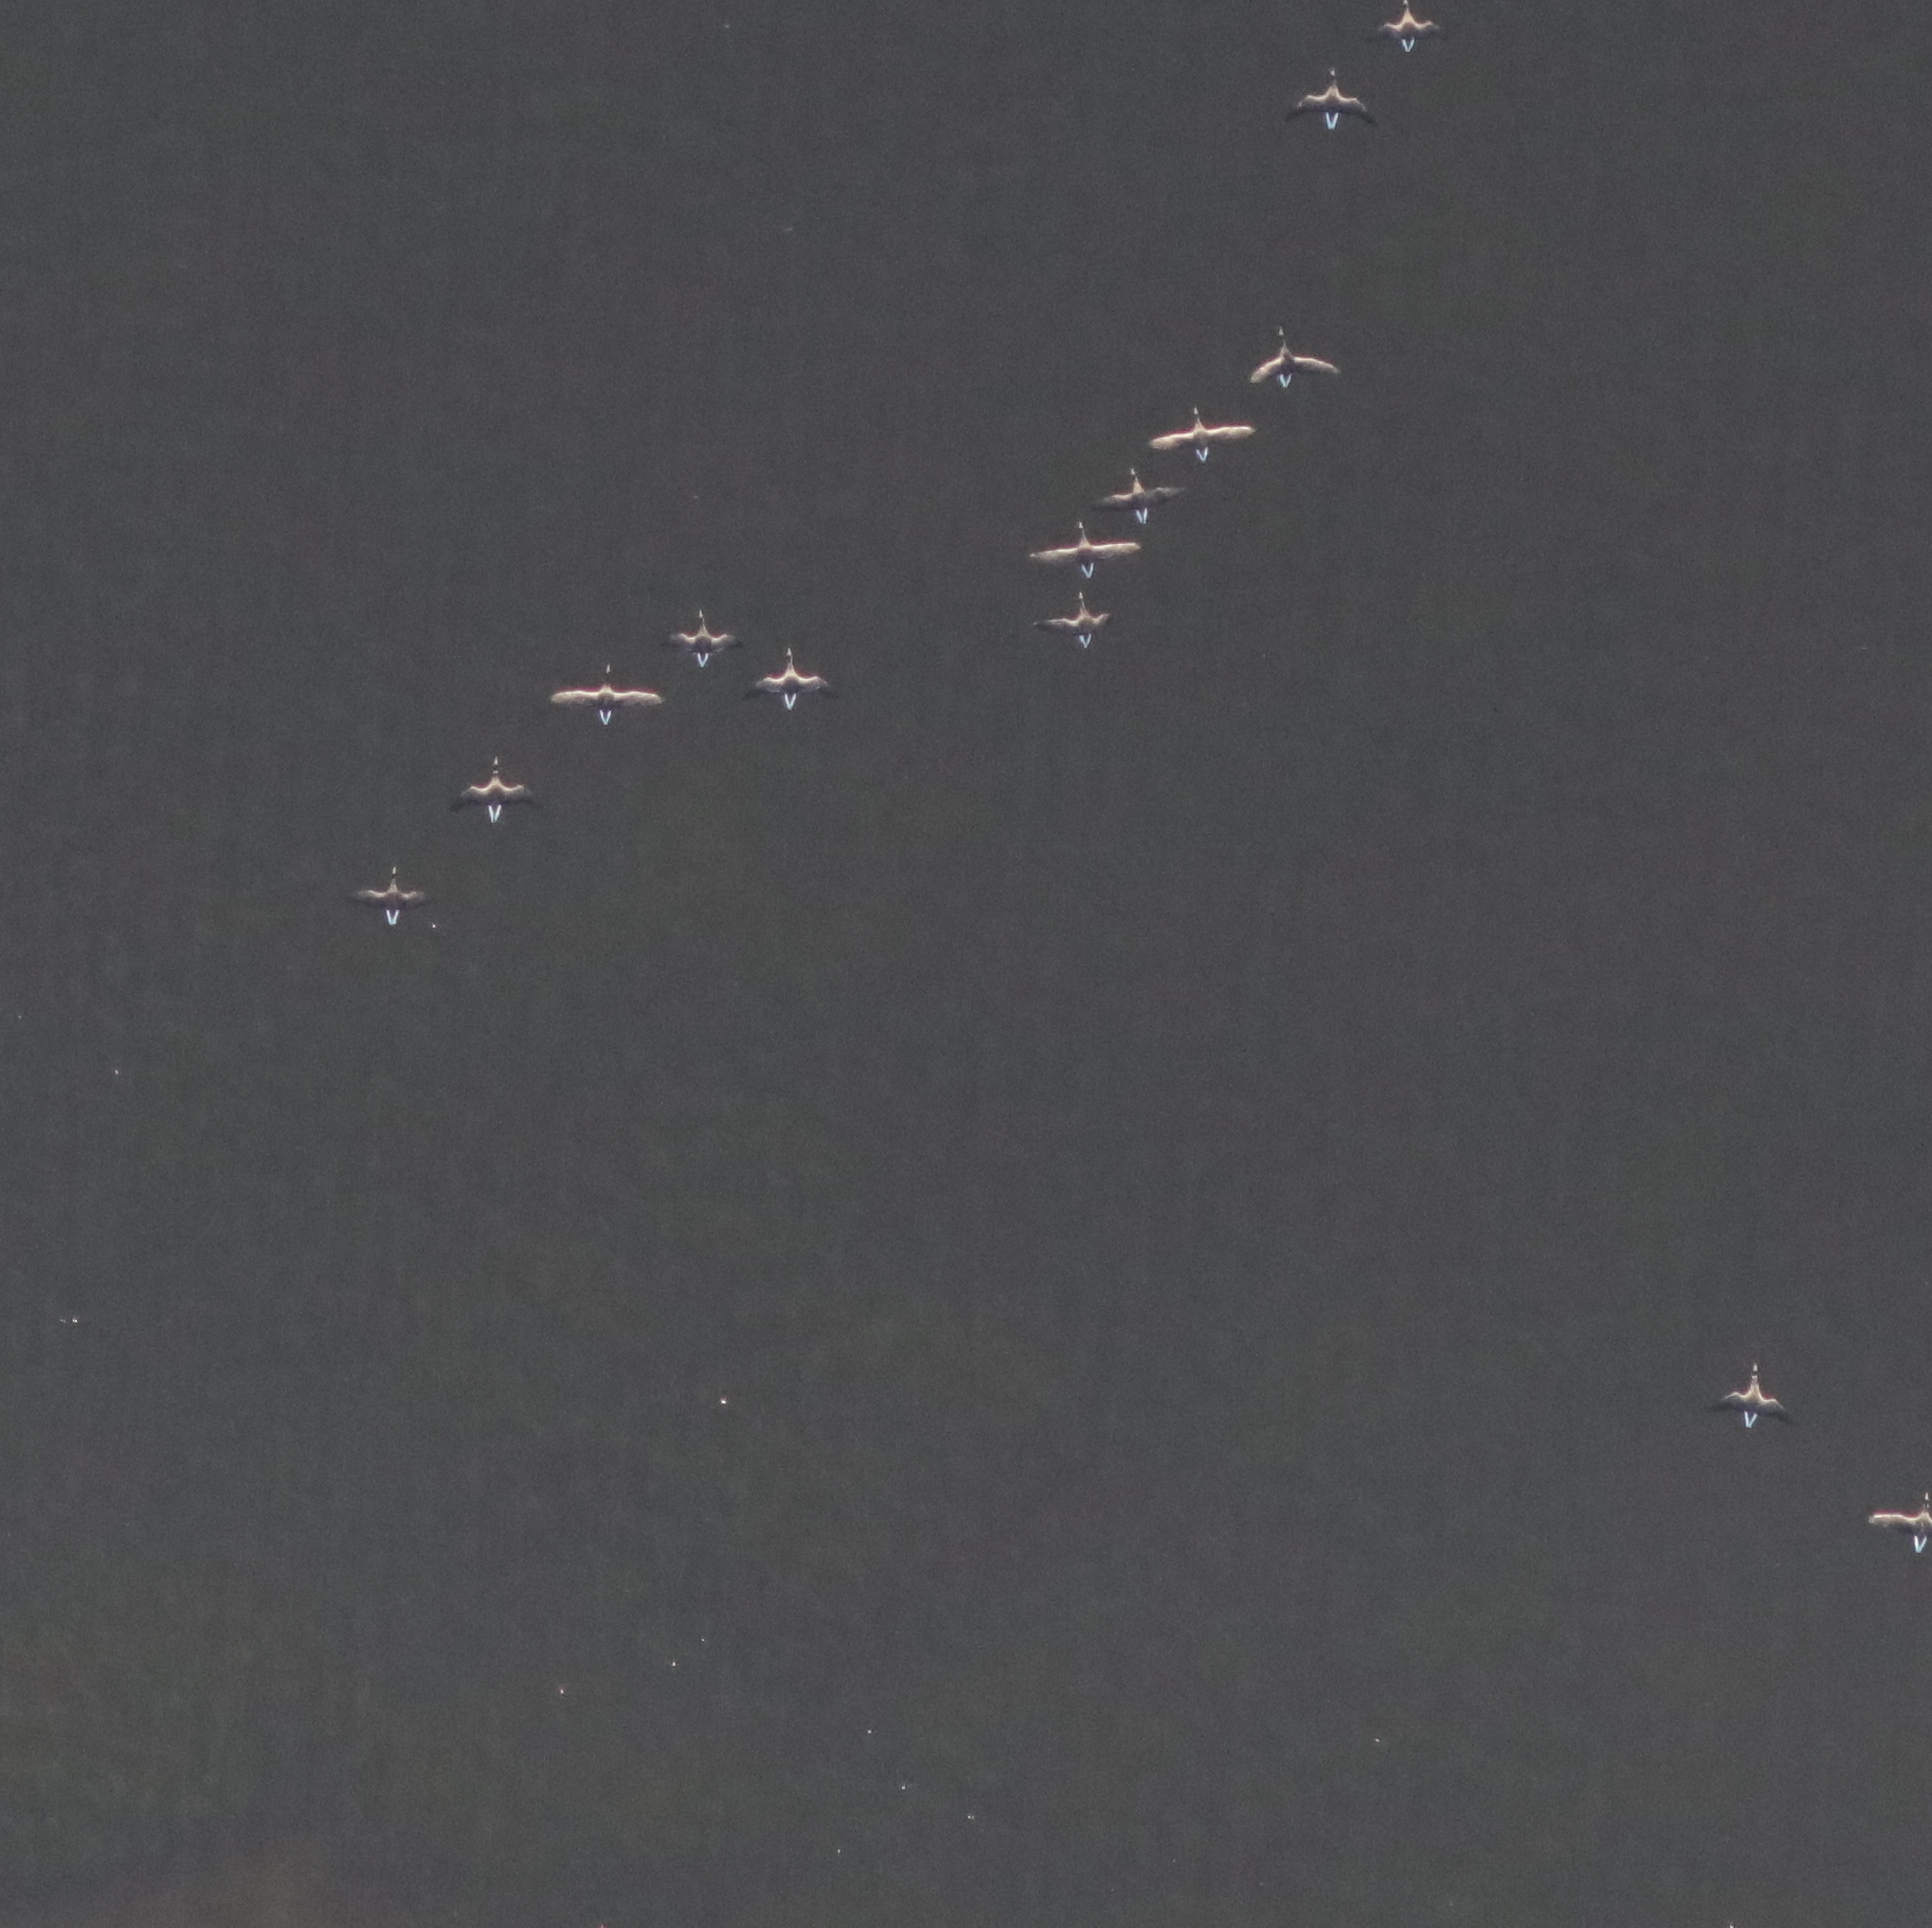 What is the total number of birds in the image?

14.